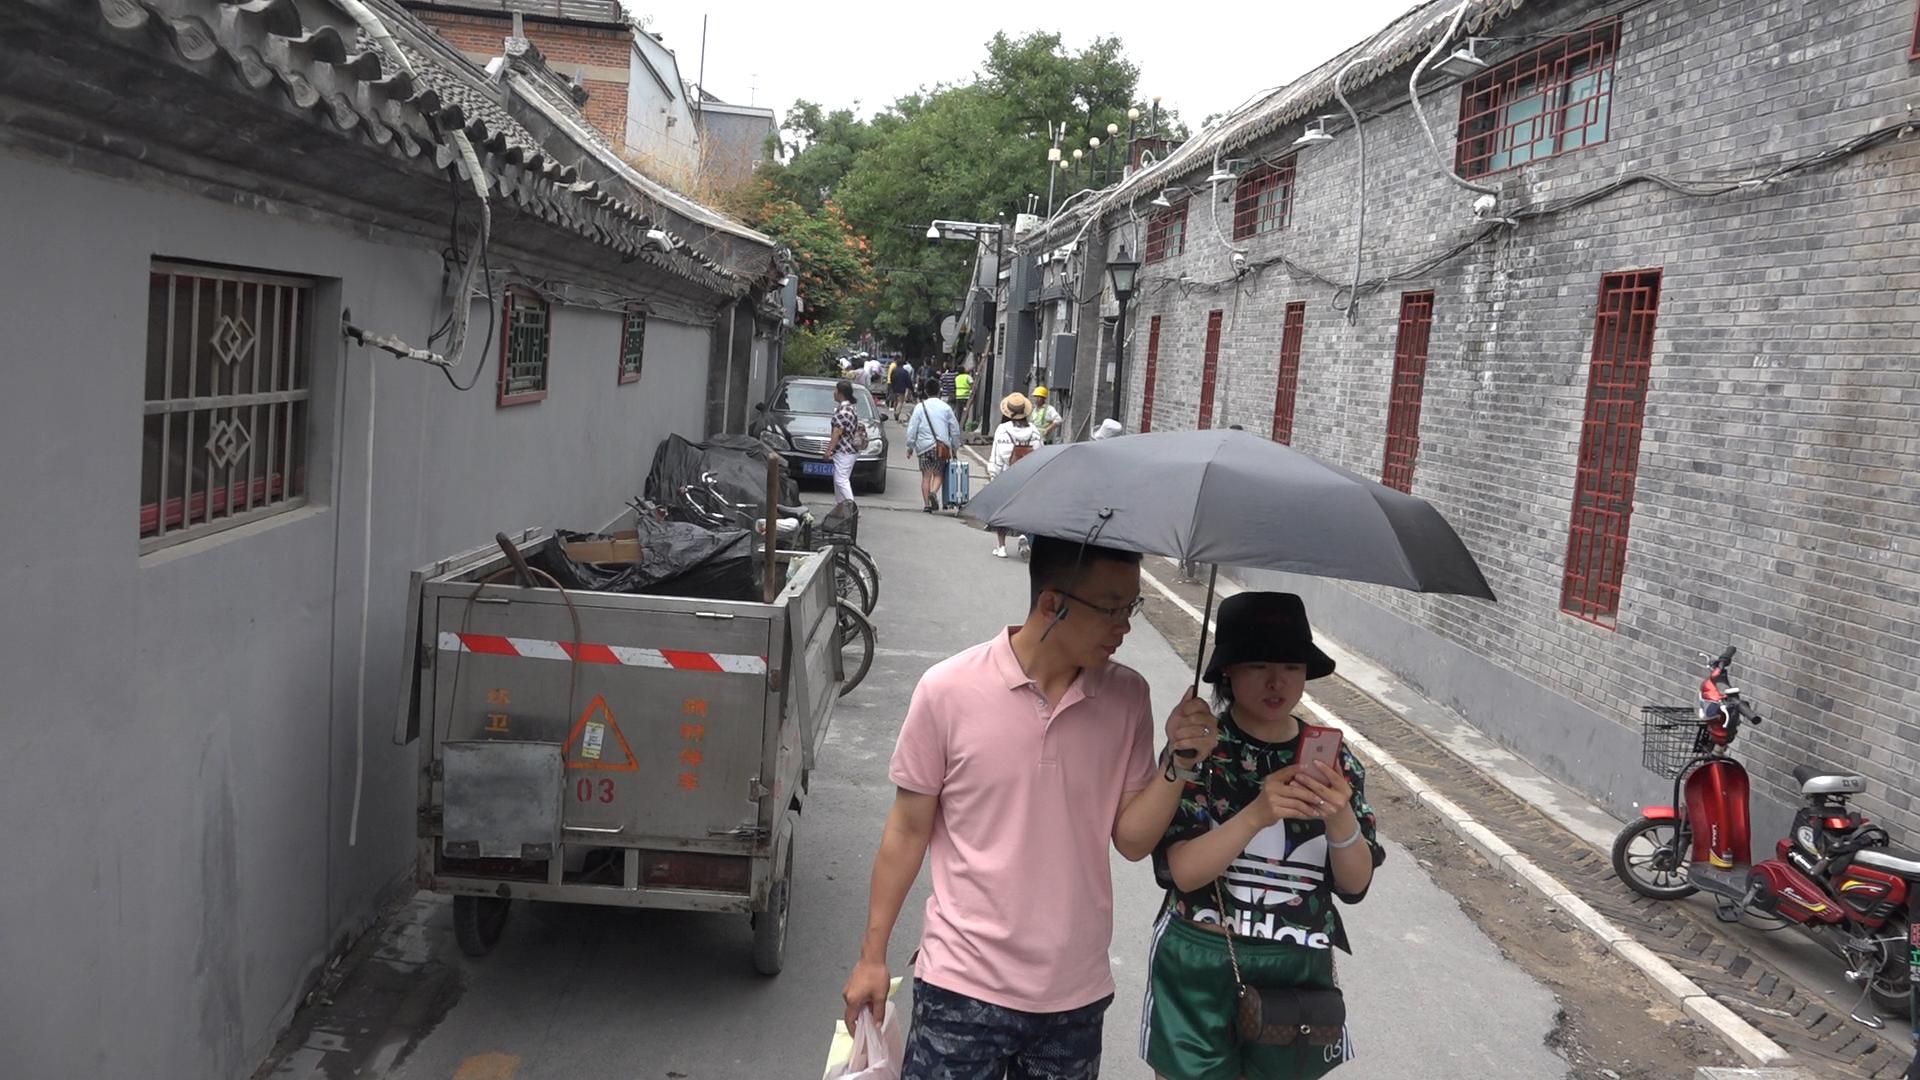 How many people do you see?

21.